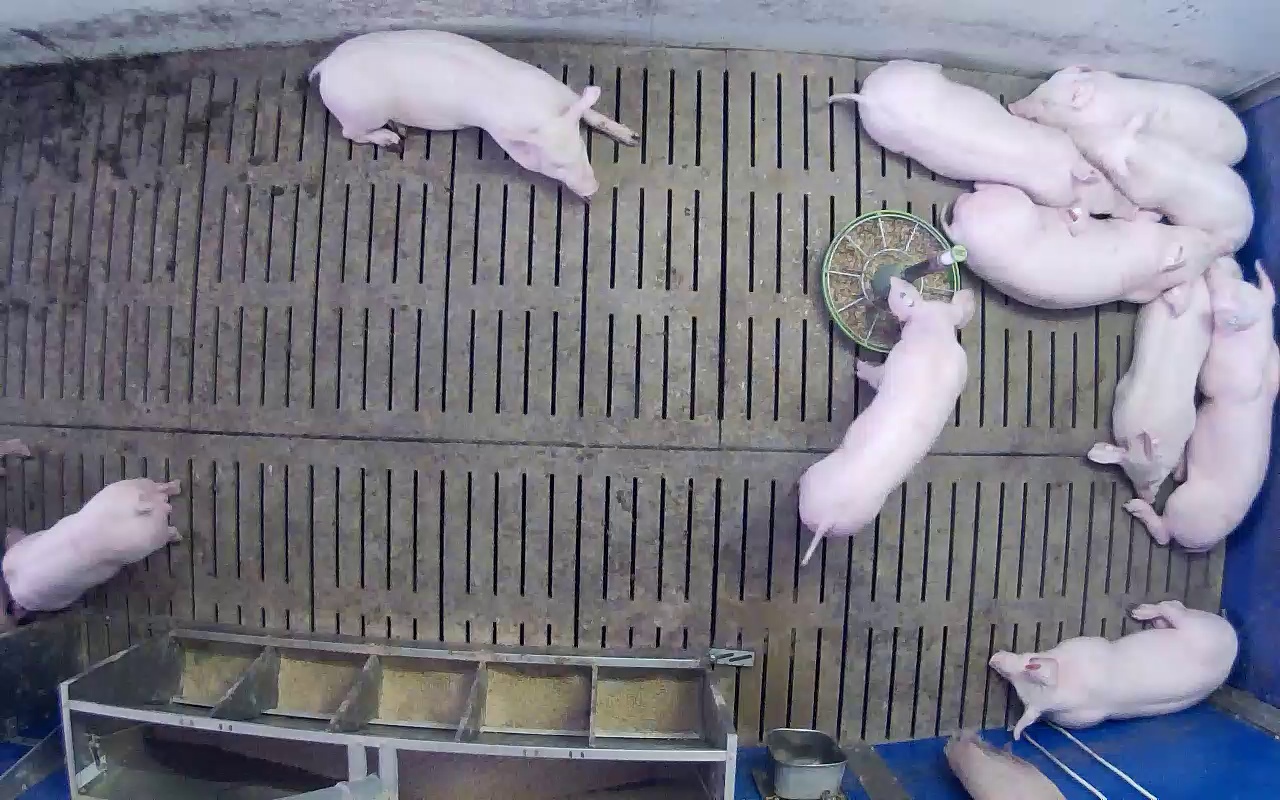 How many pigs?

10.